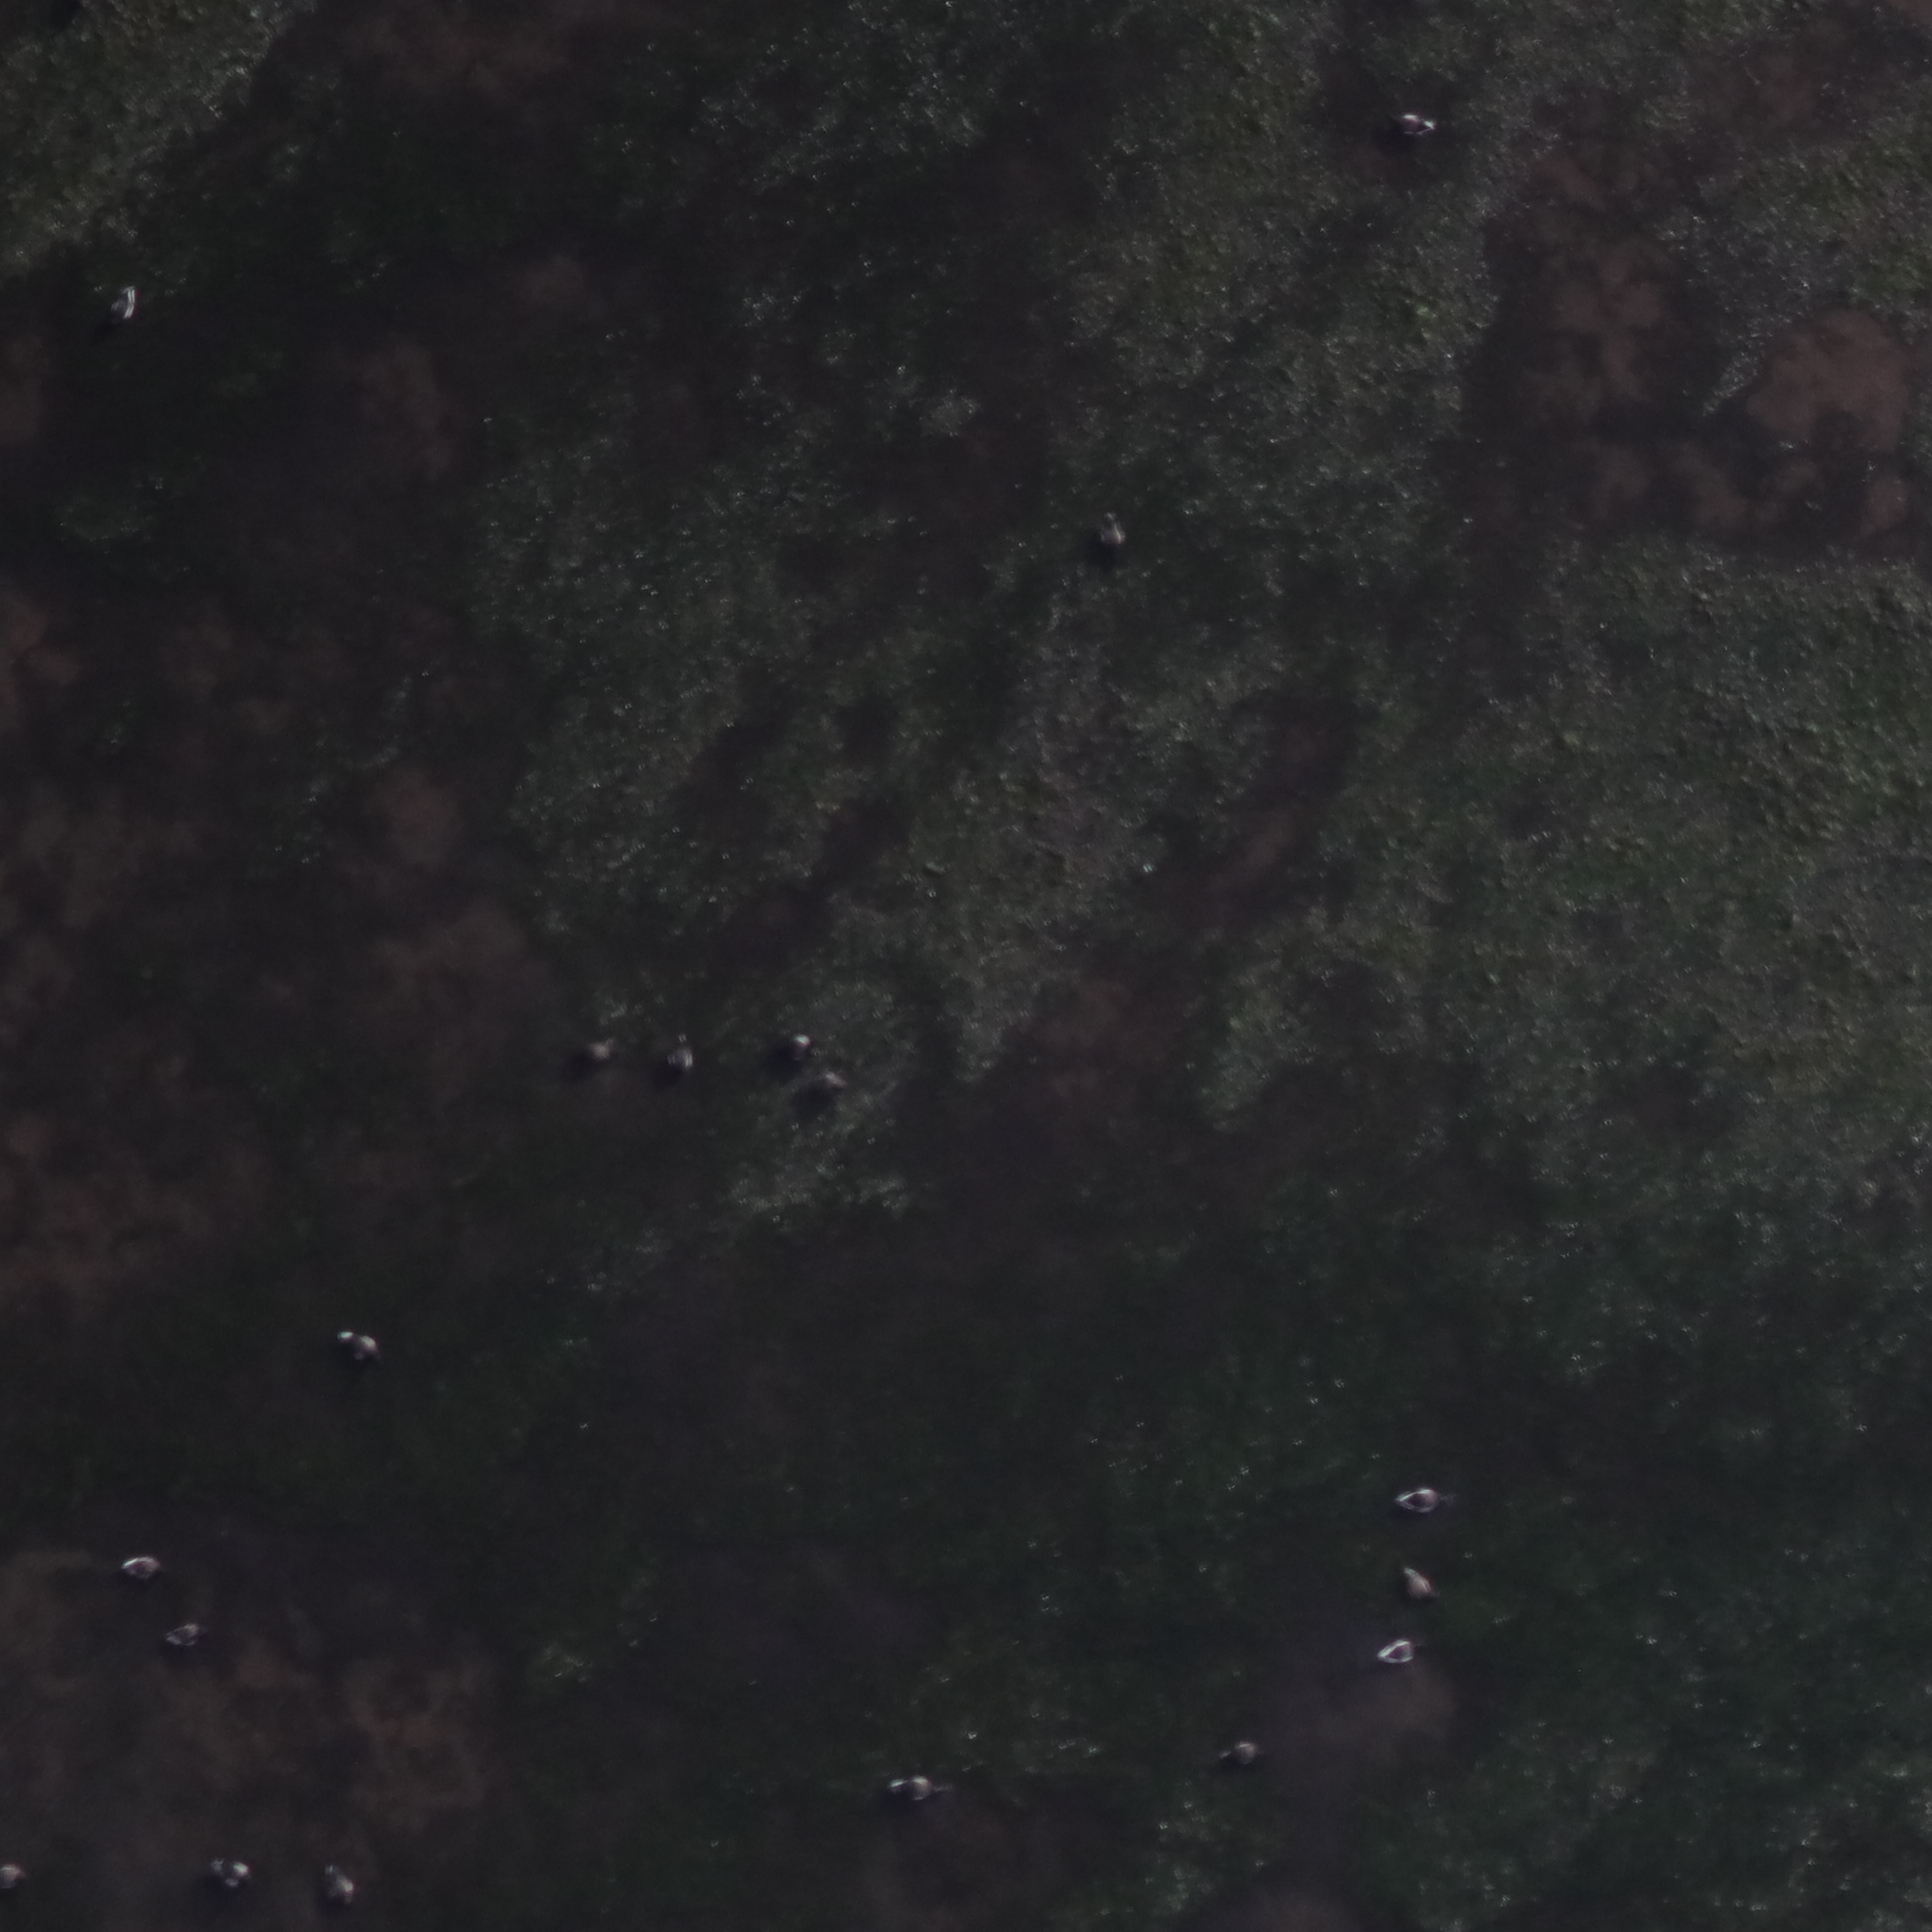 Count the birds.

17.